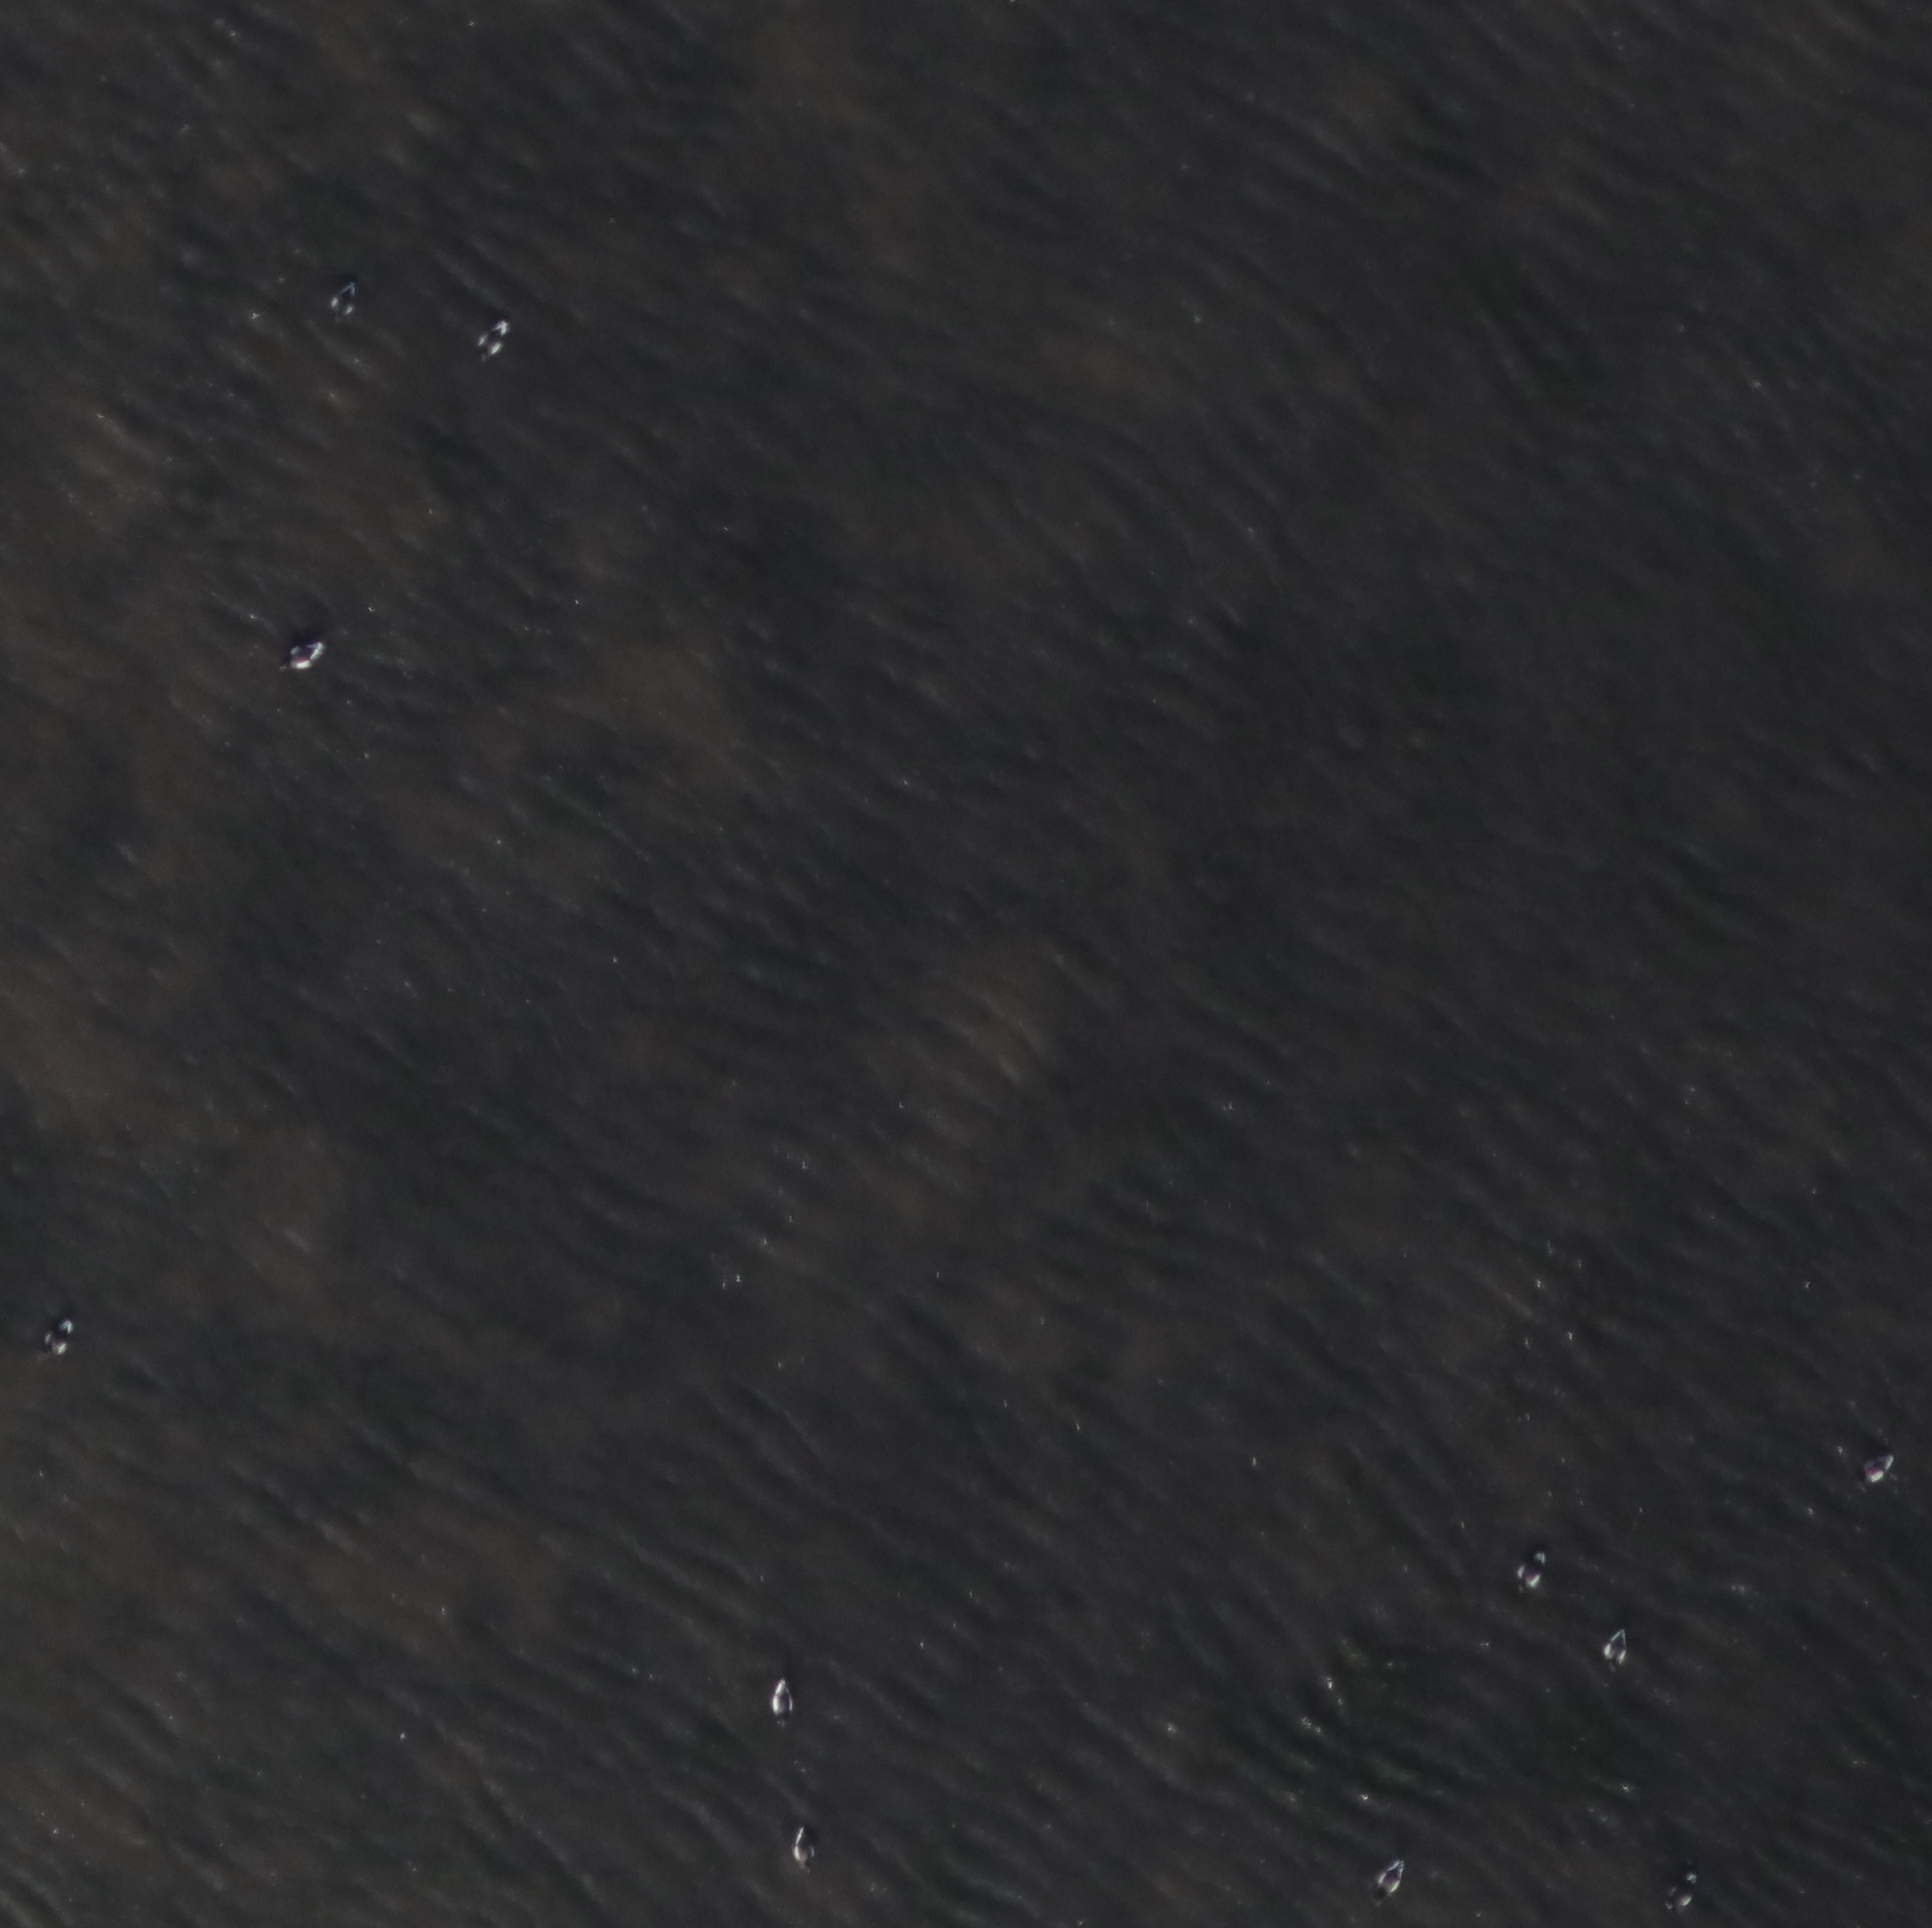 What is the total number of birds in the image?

11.